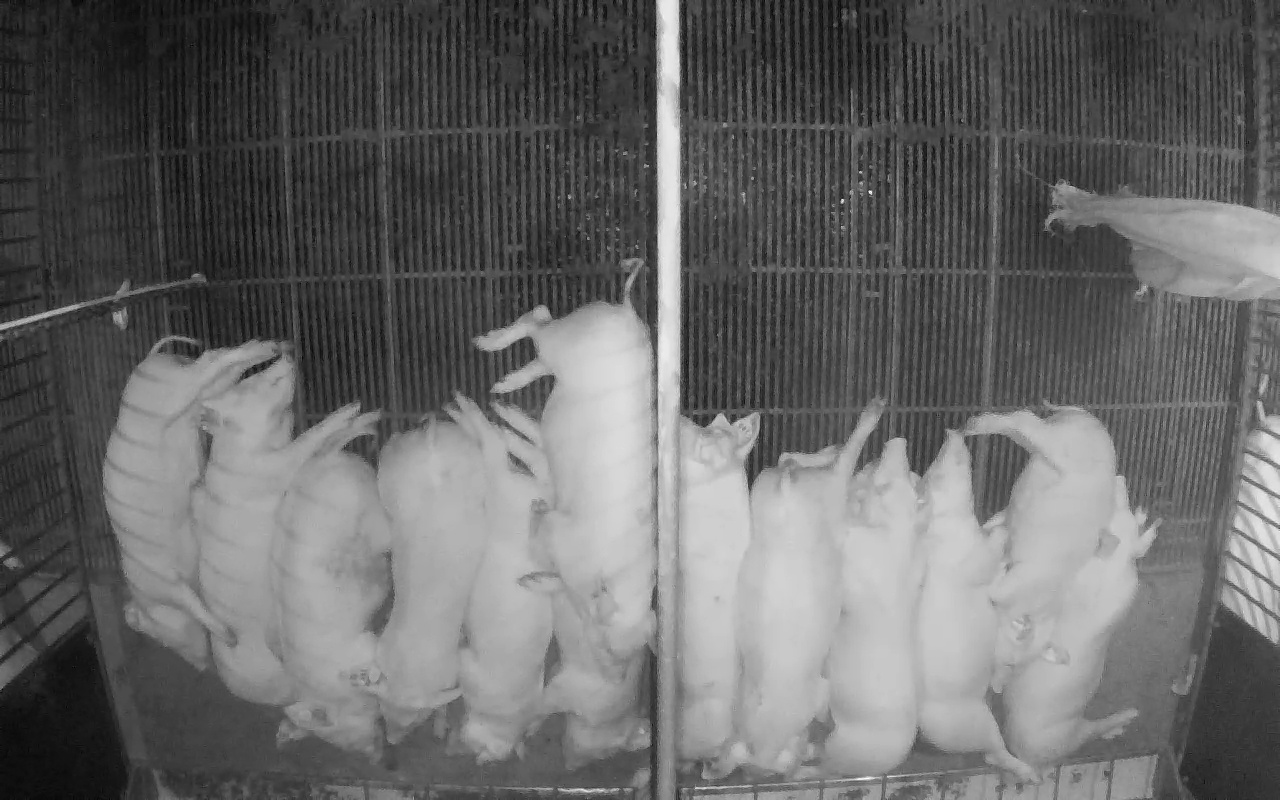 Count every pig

14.